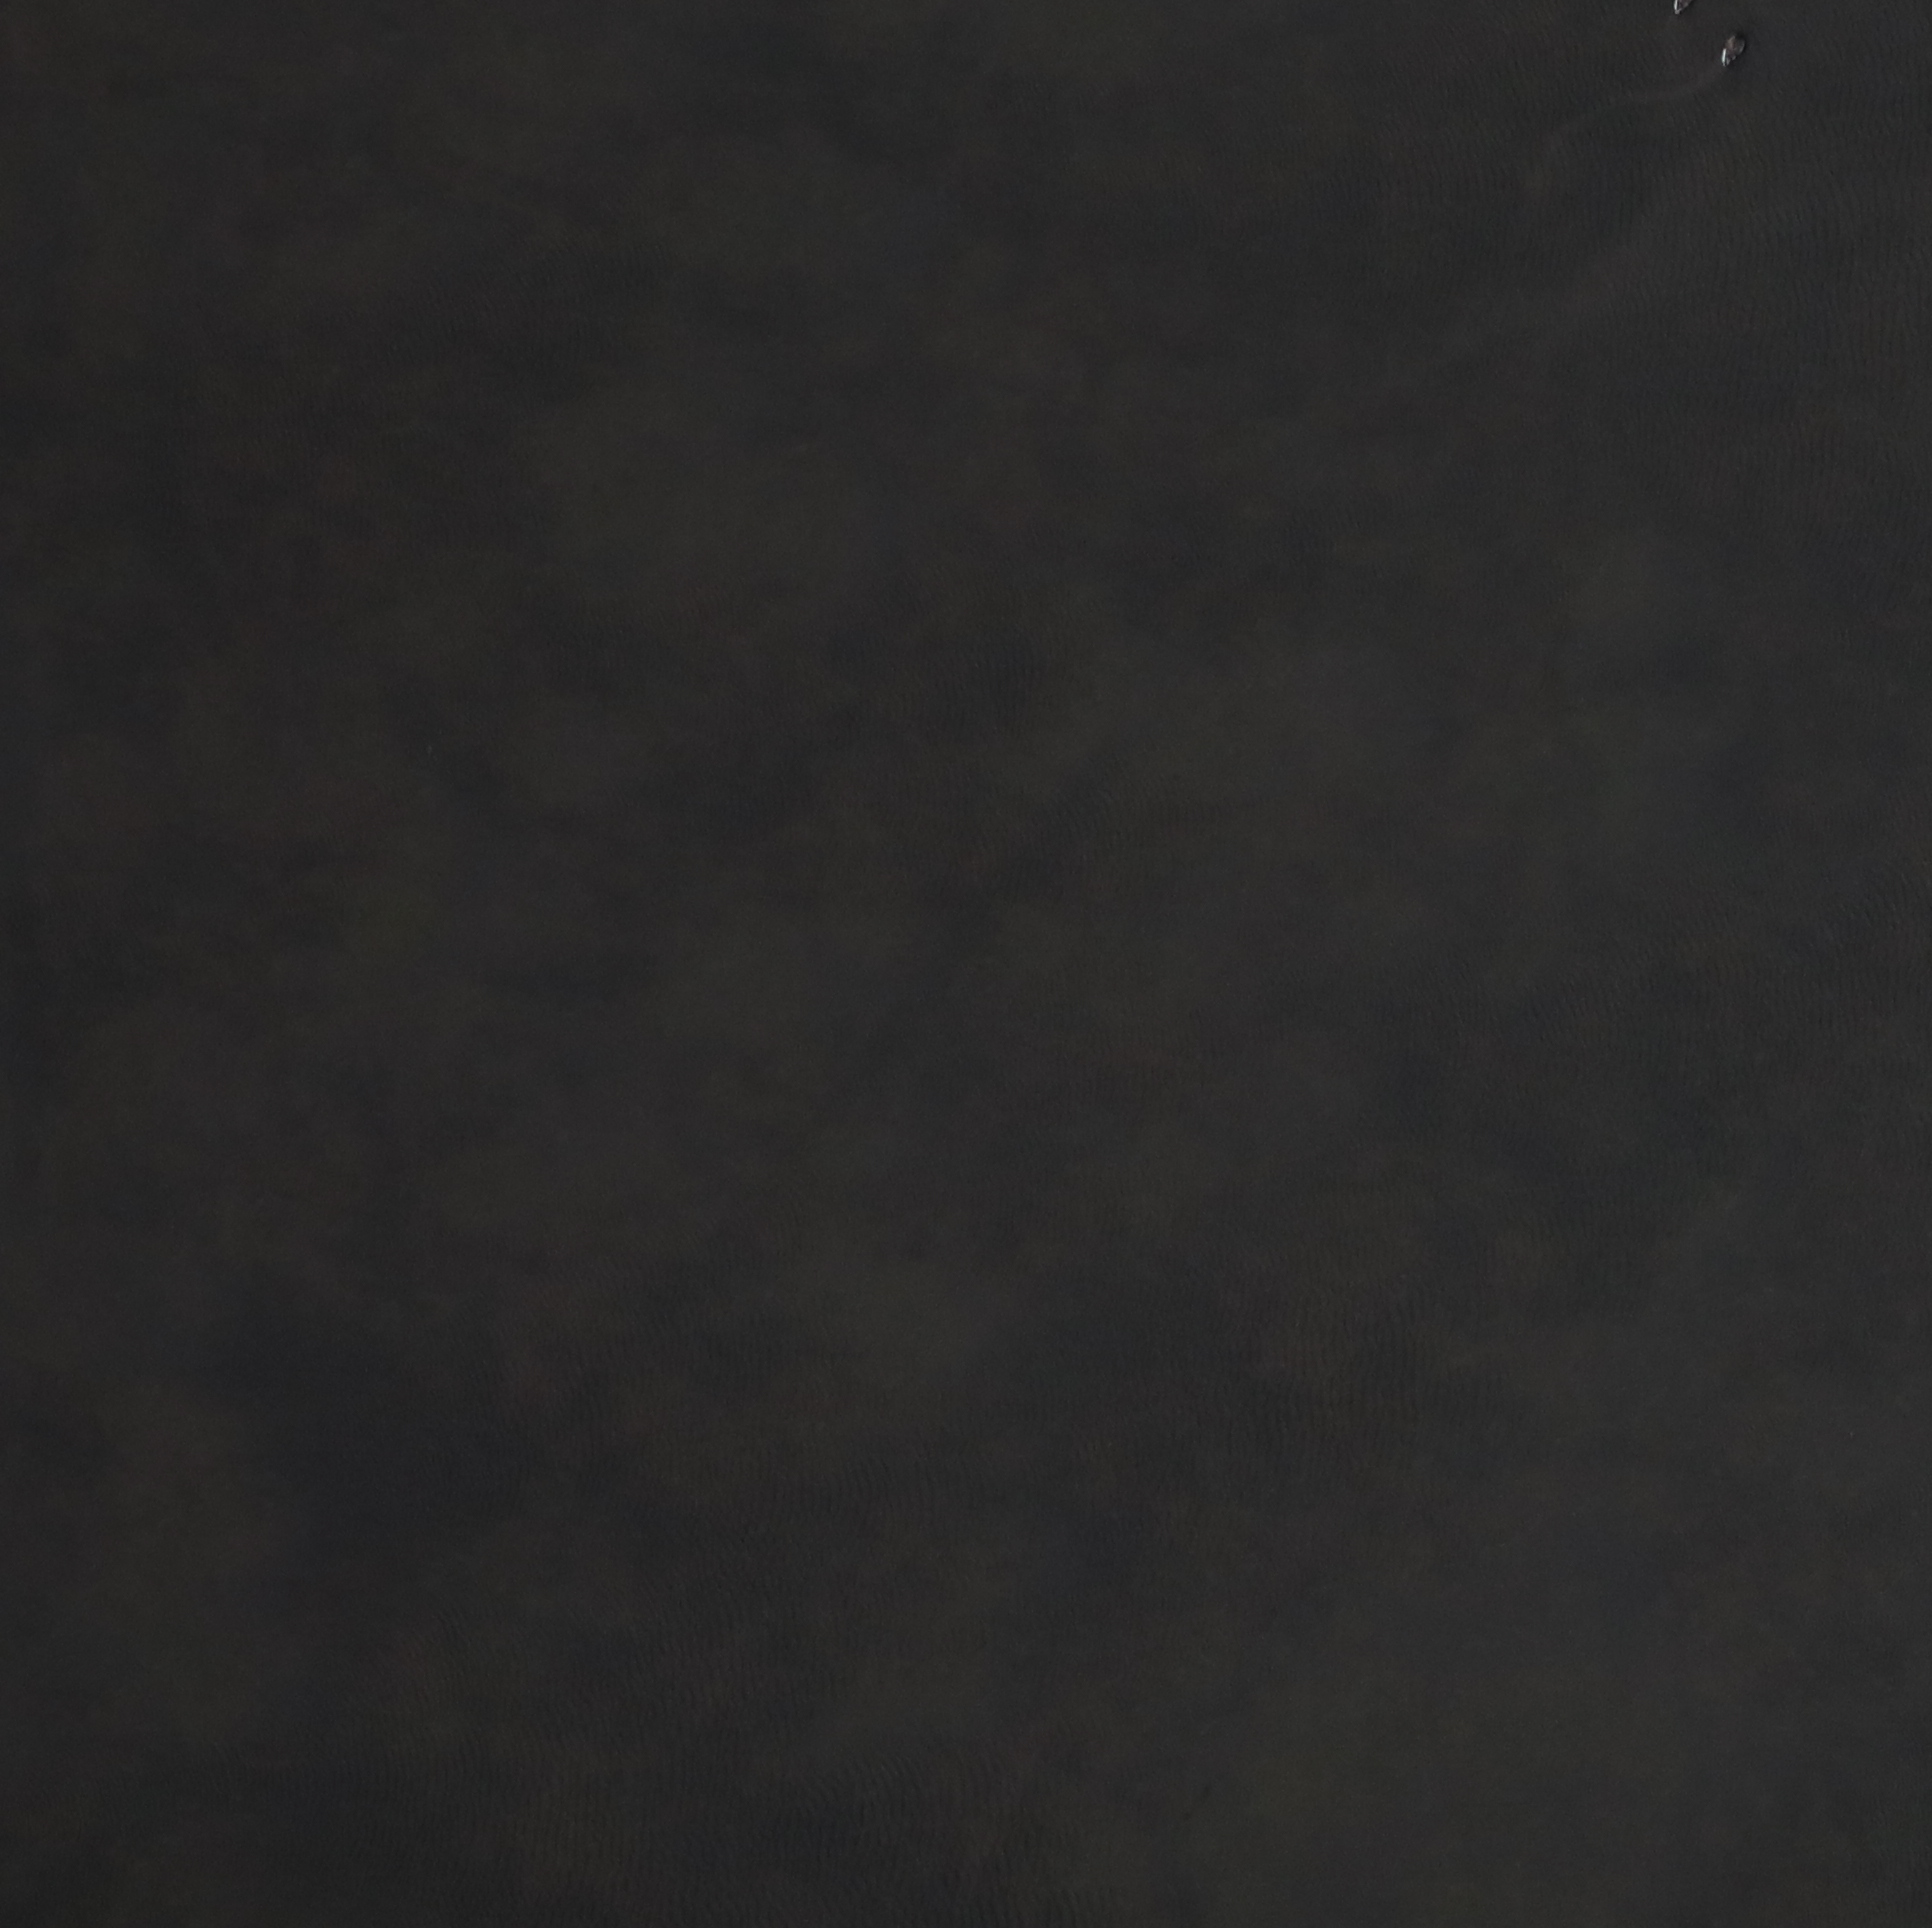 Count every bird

1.